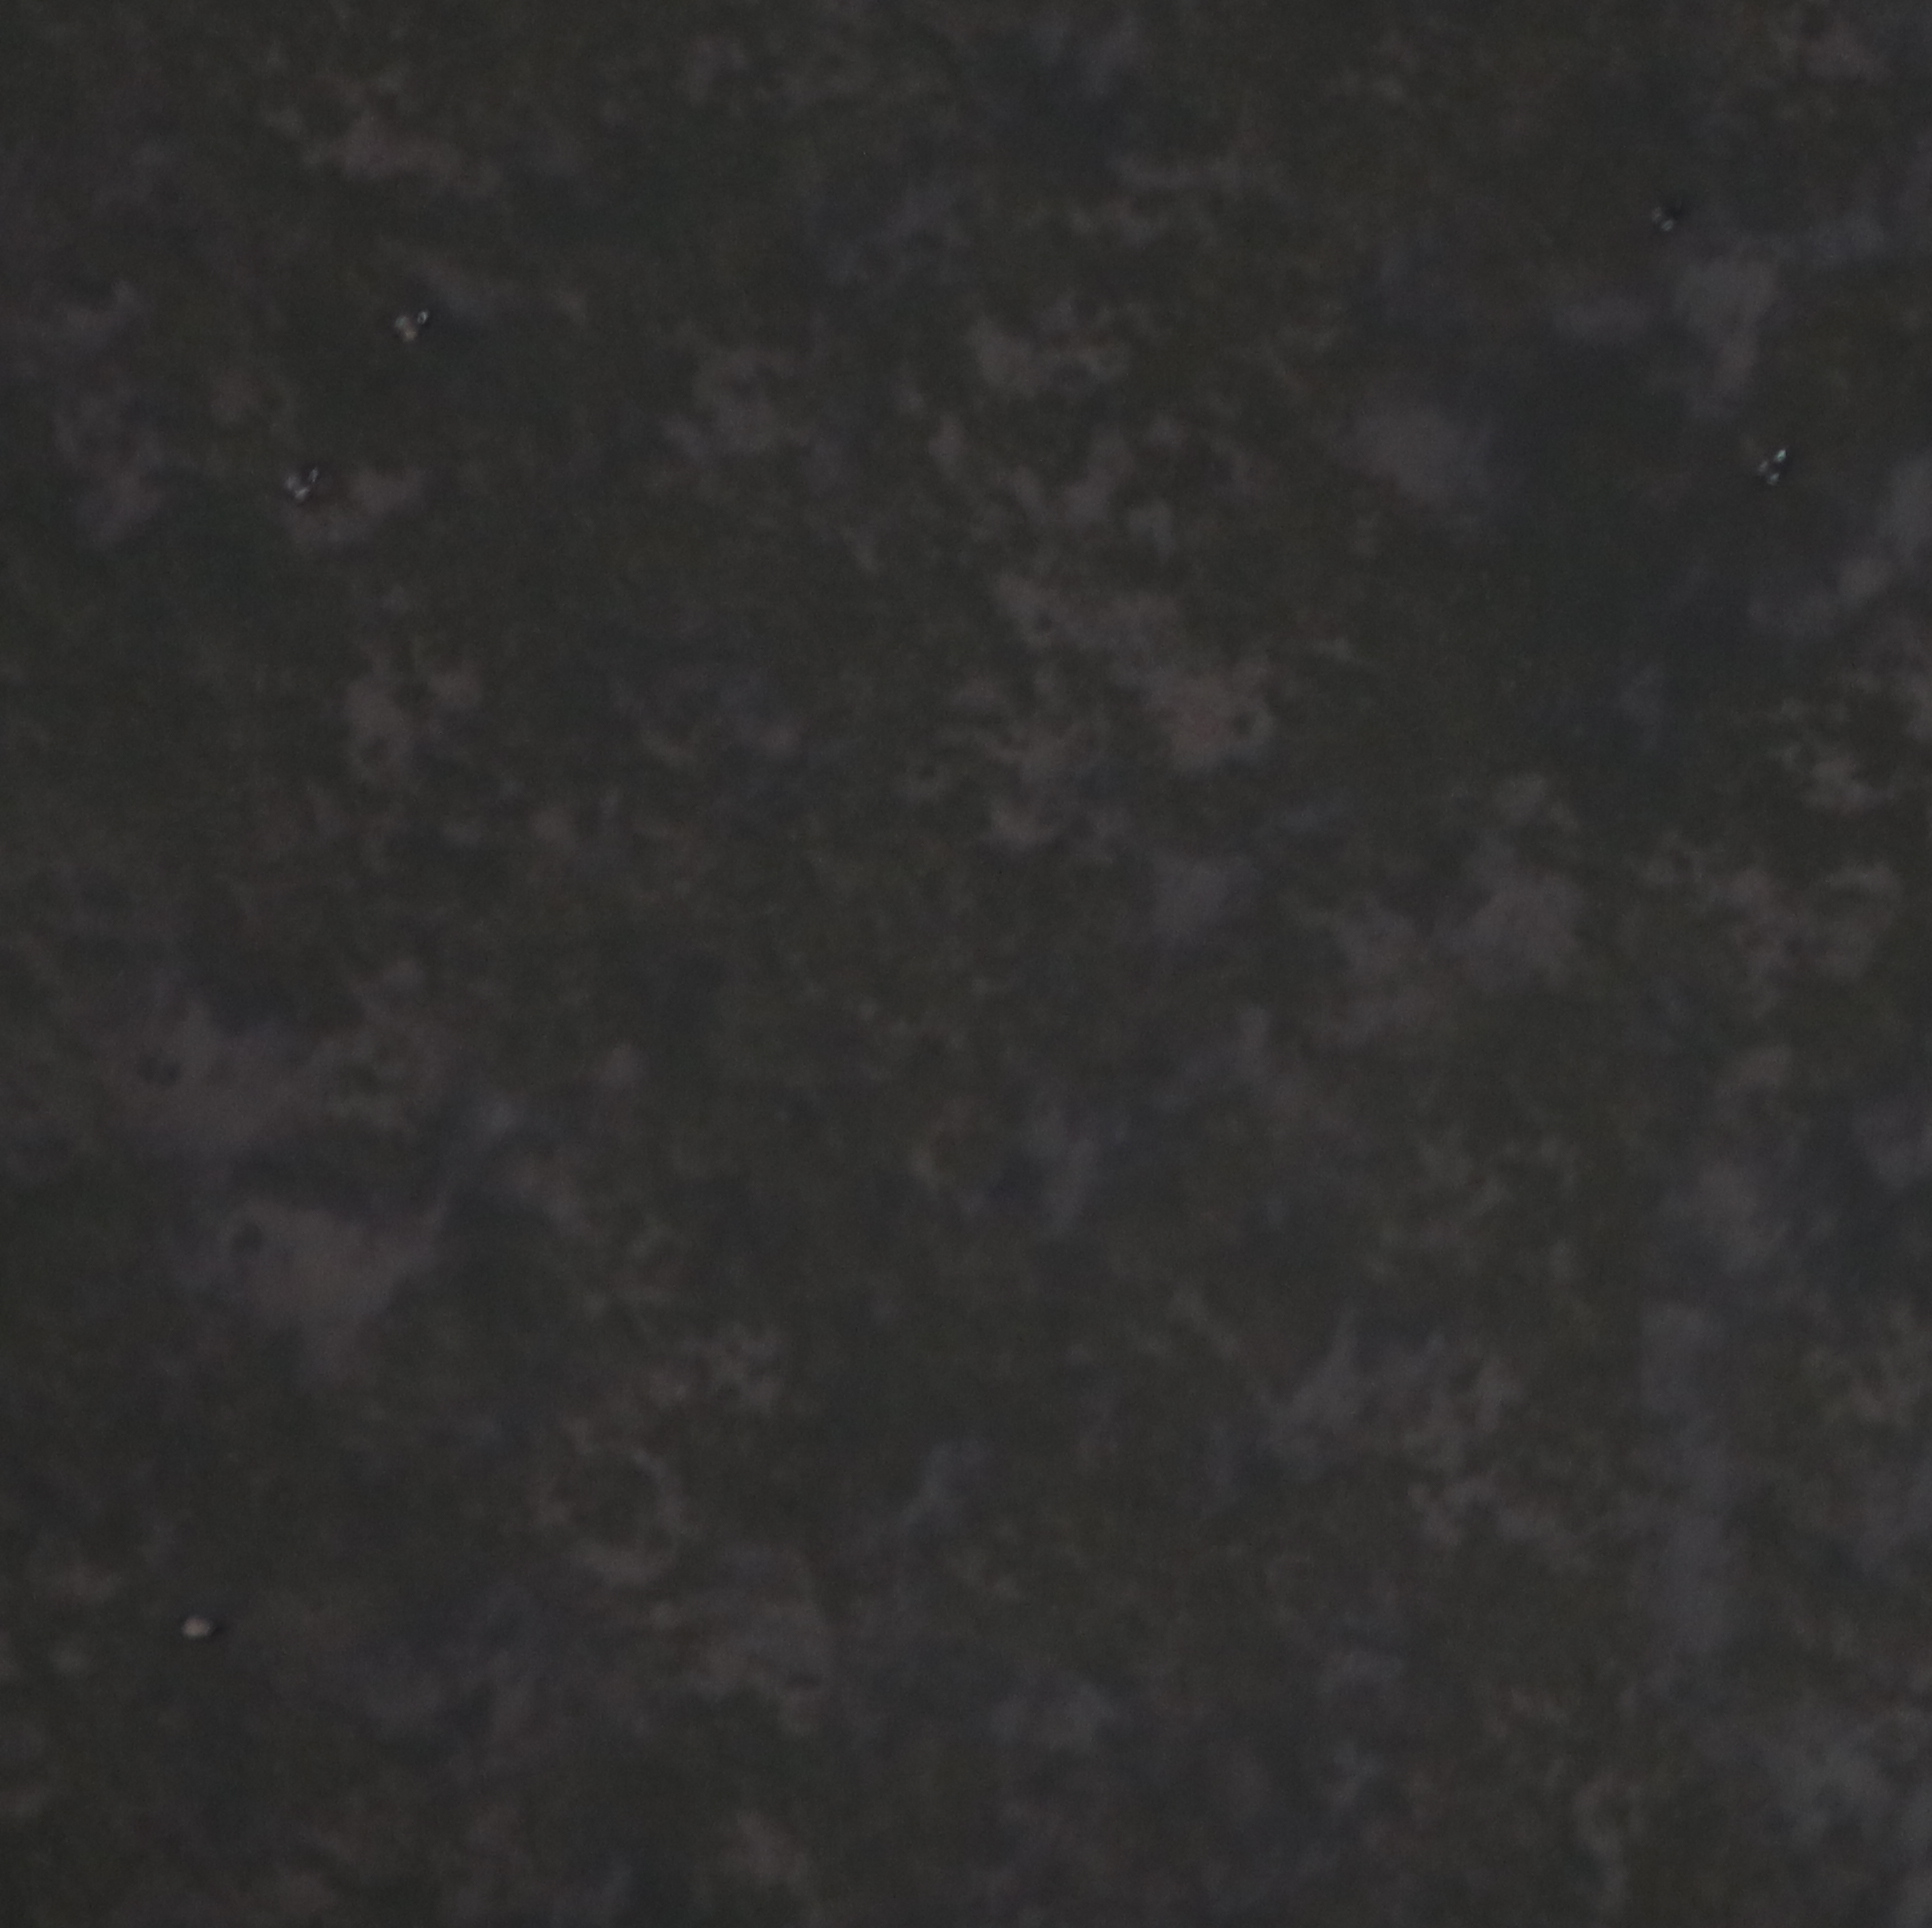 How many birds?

5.